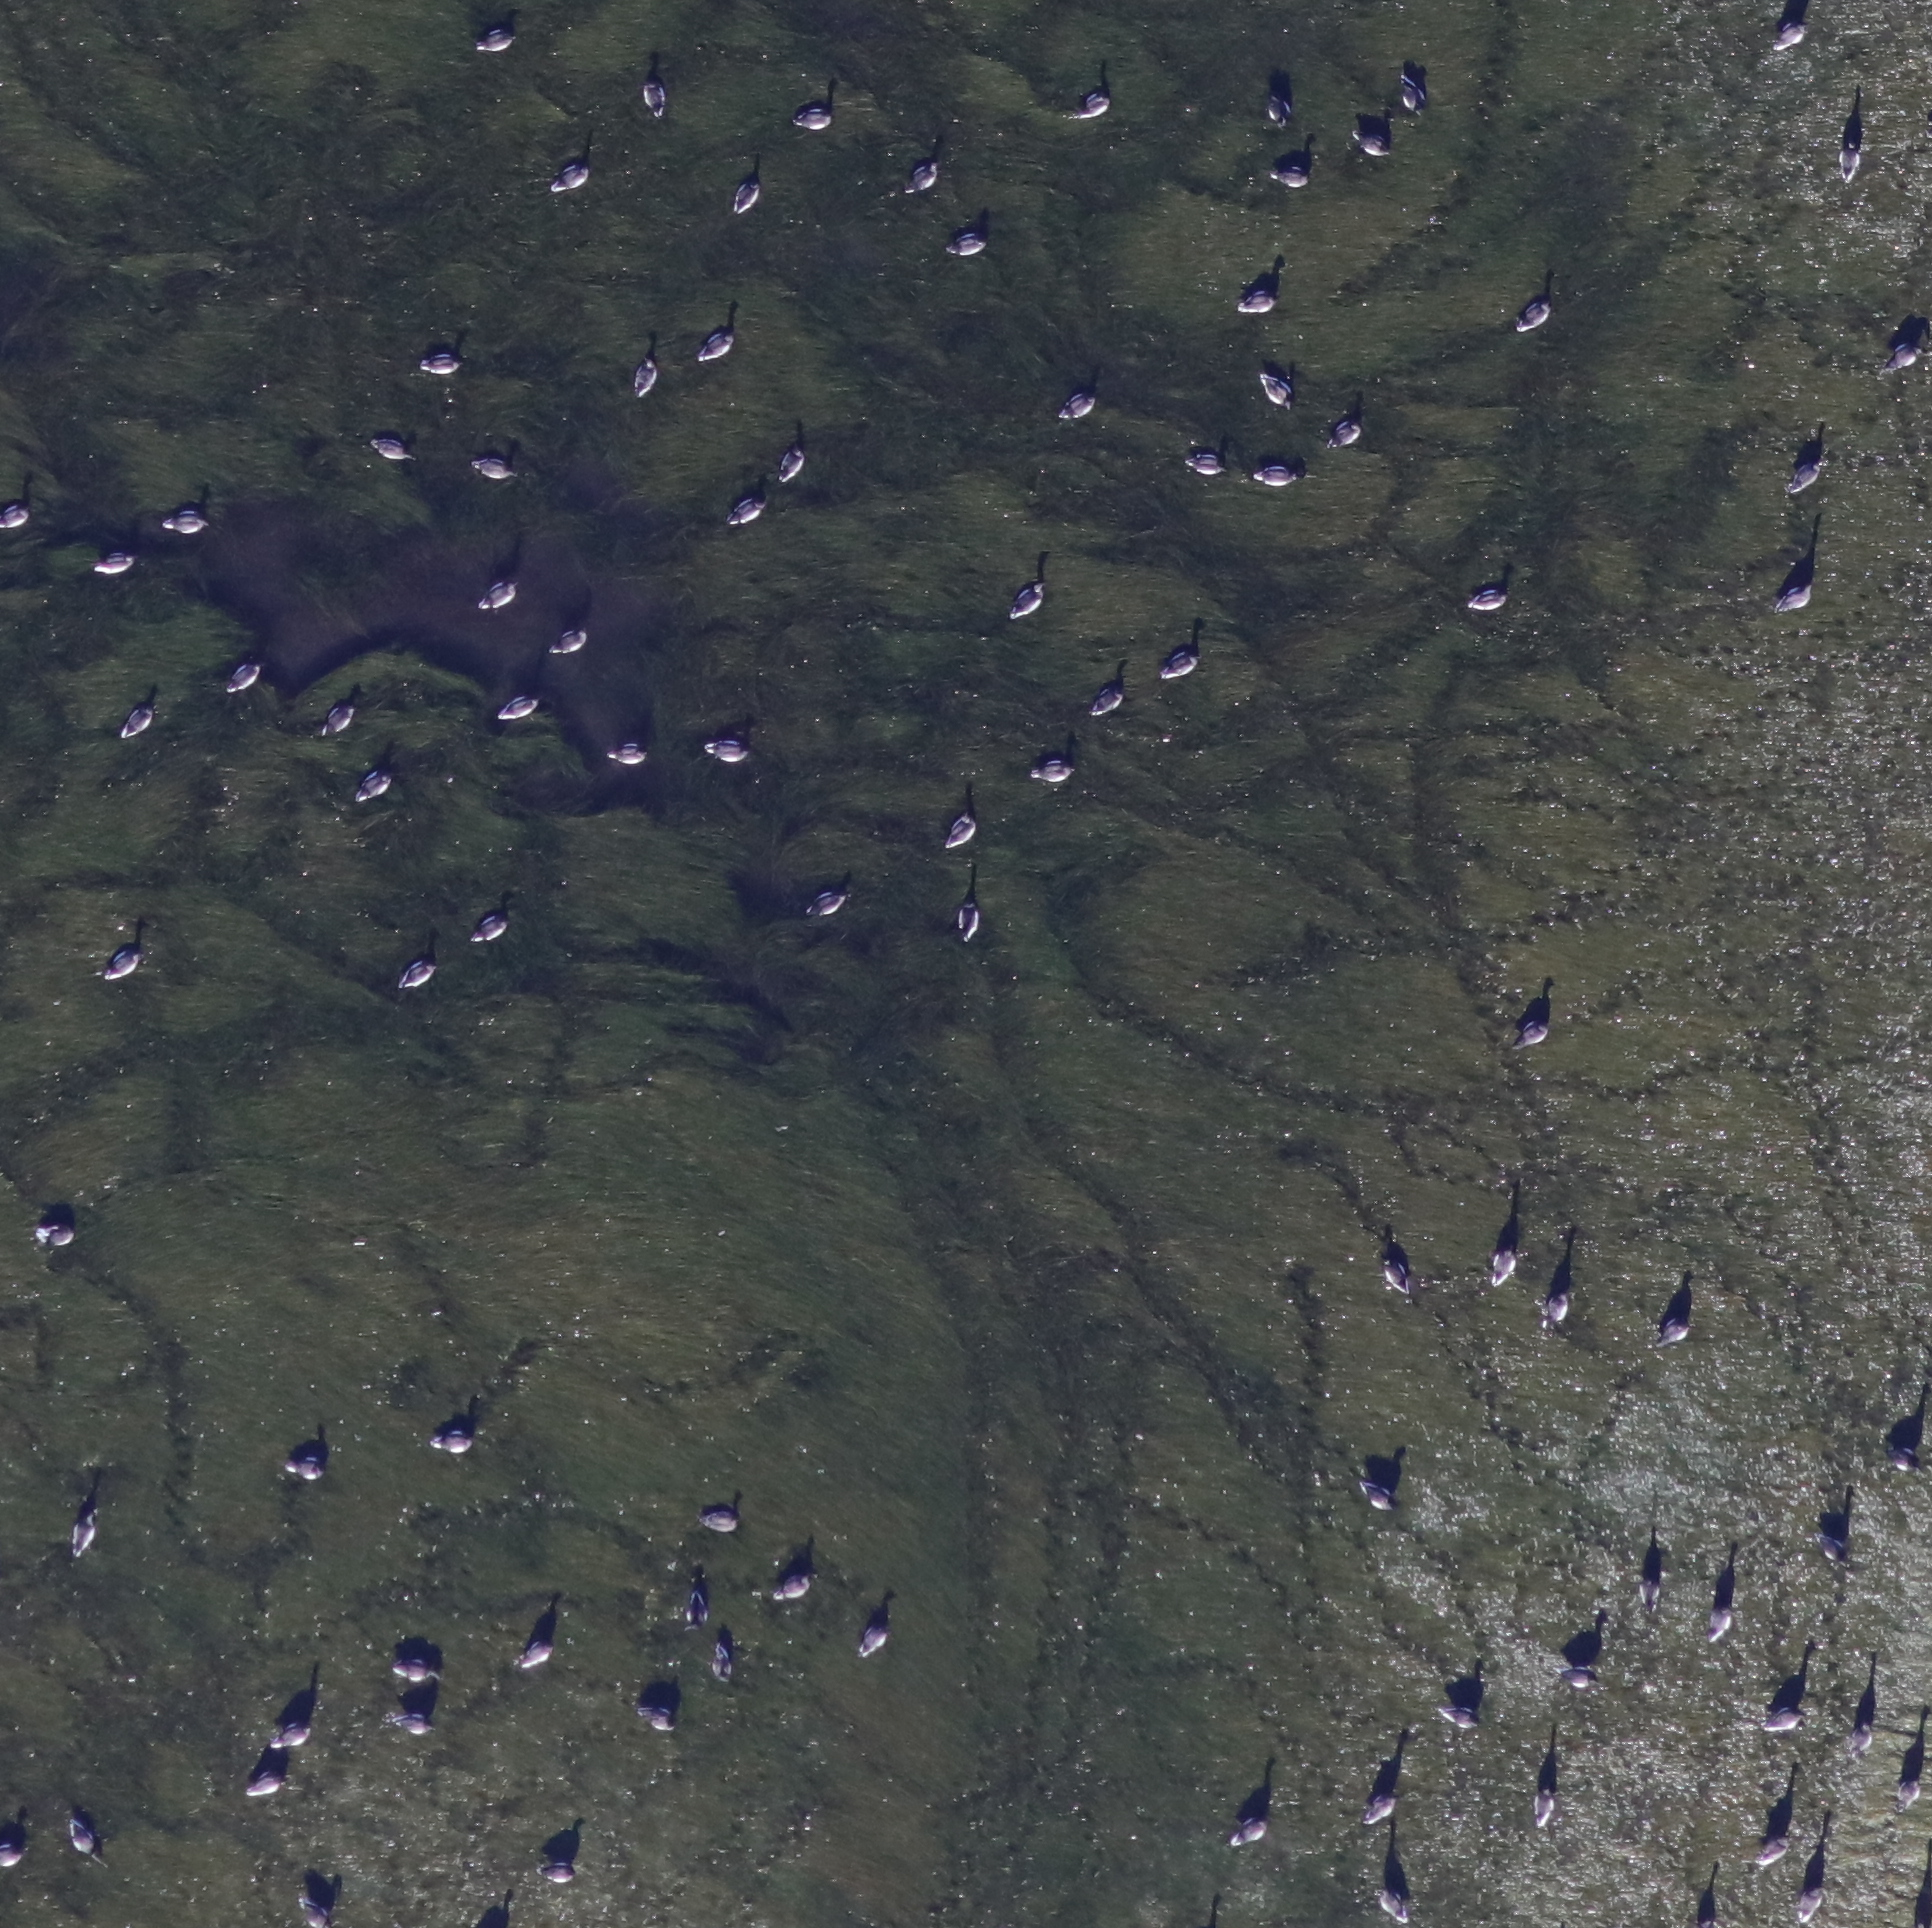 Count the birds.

94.